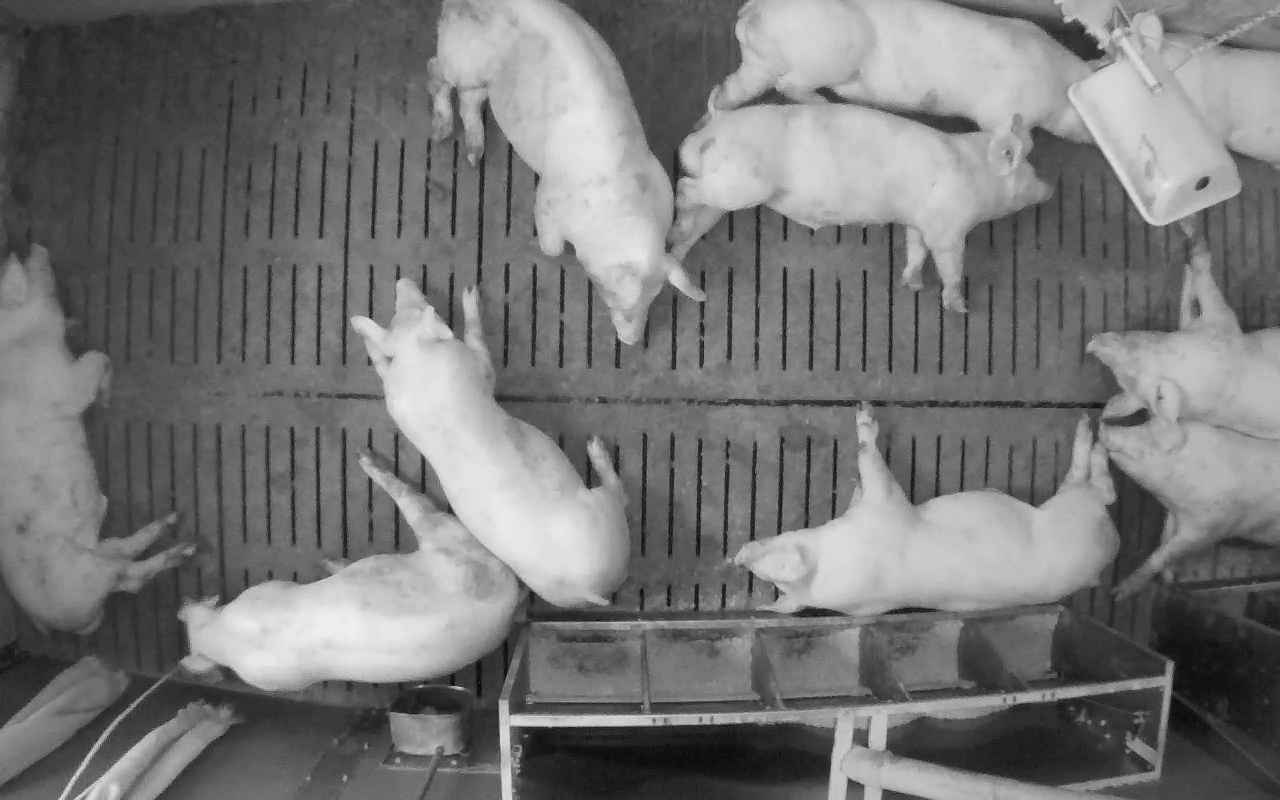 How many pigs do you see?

10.